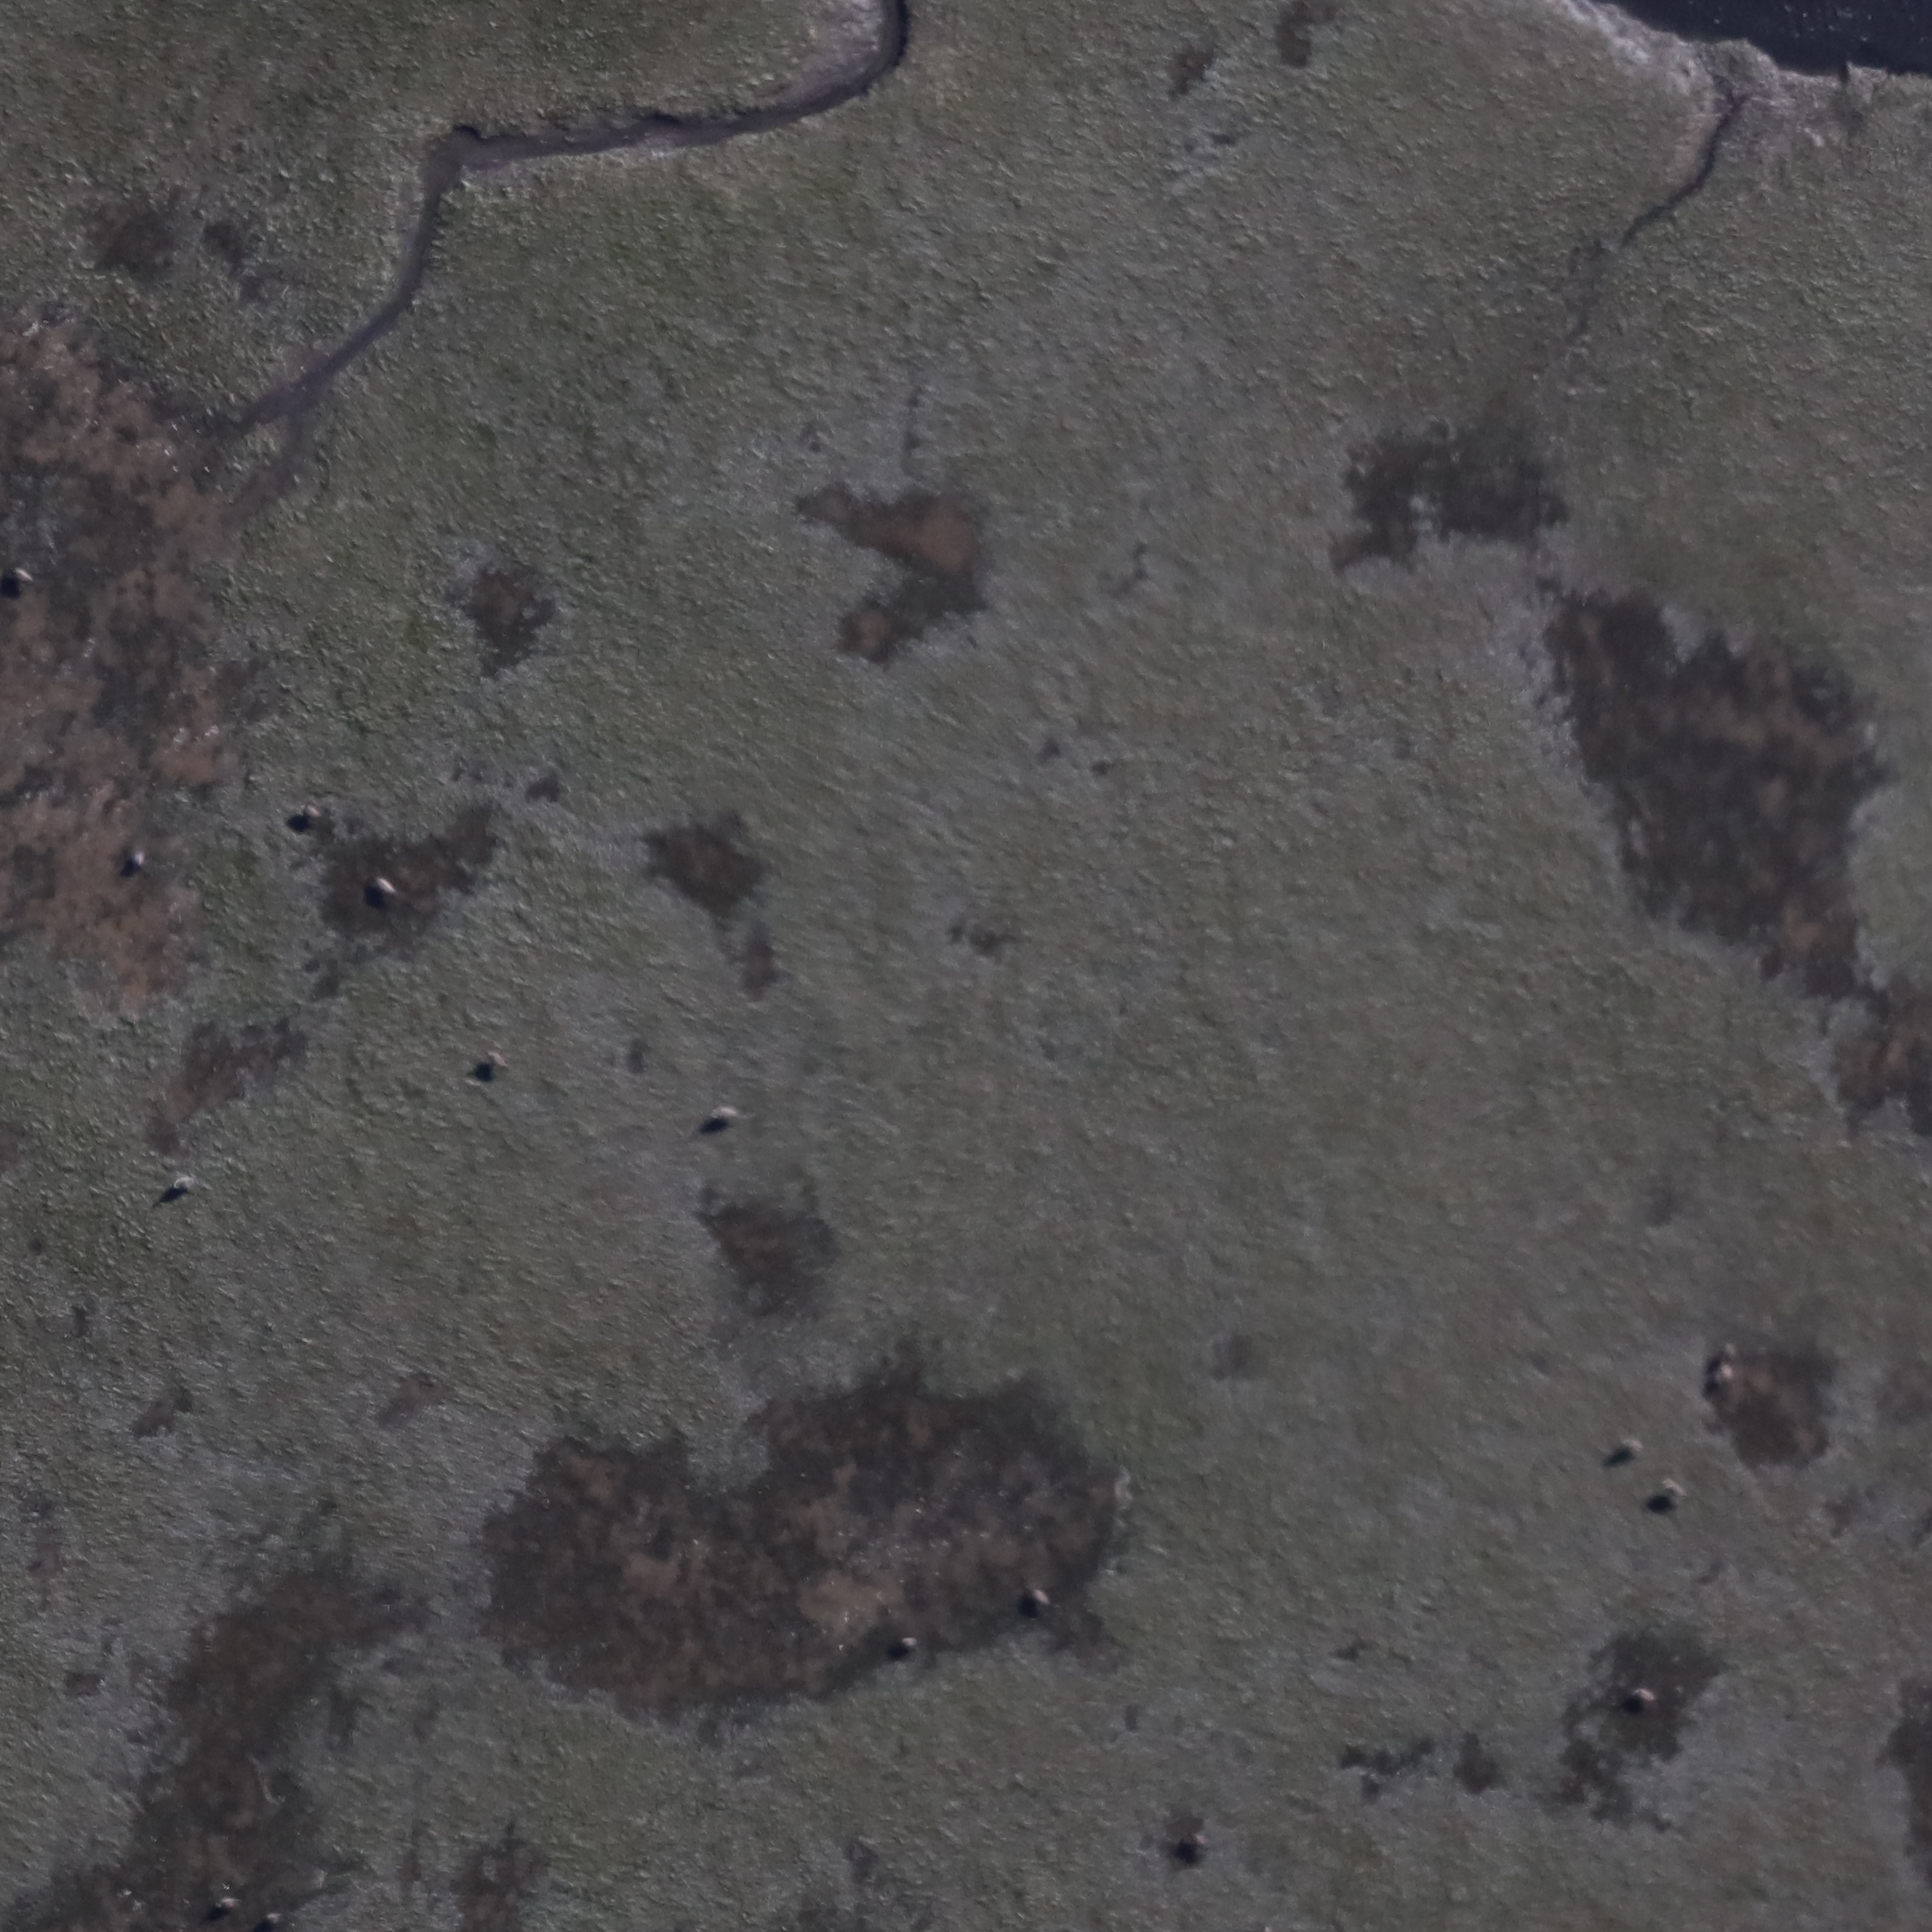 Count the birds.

17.